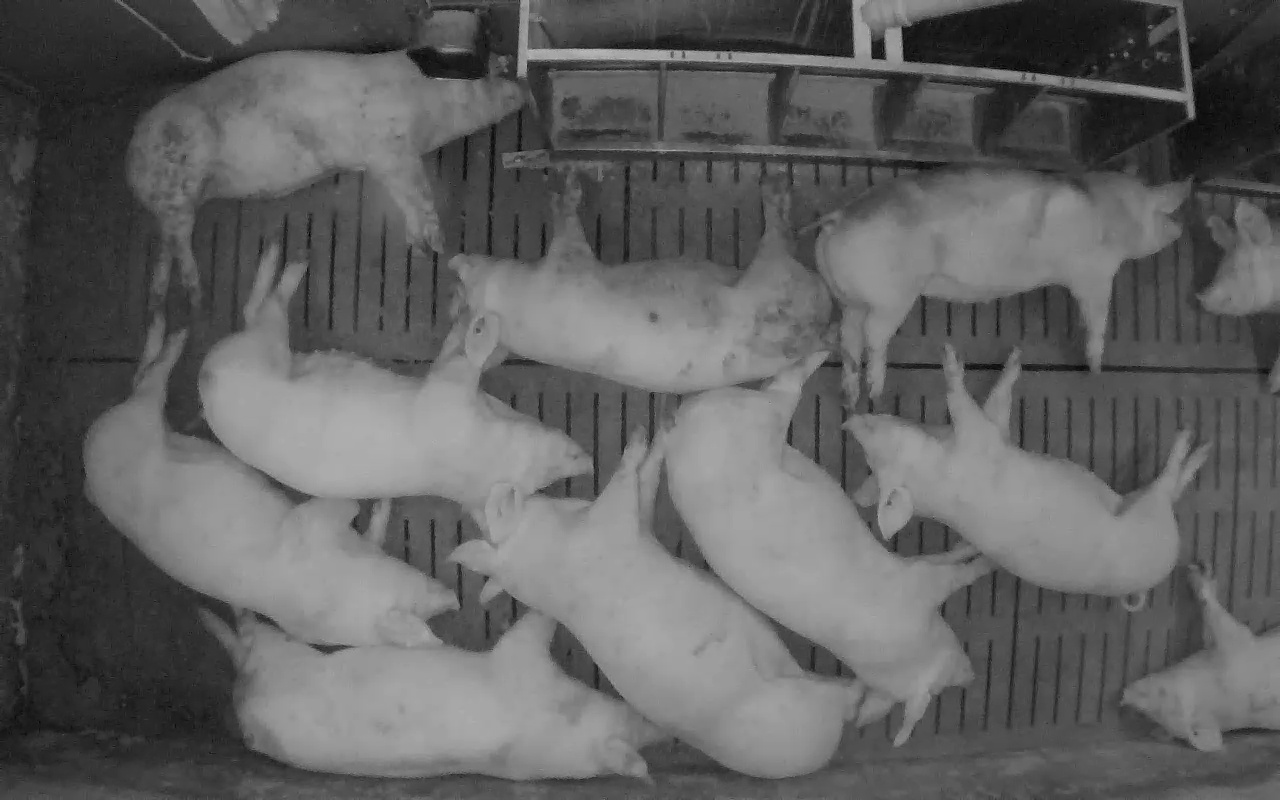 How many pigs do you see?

11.